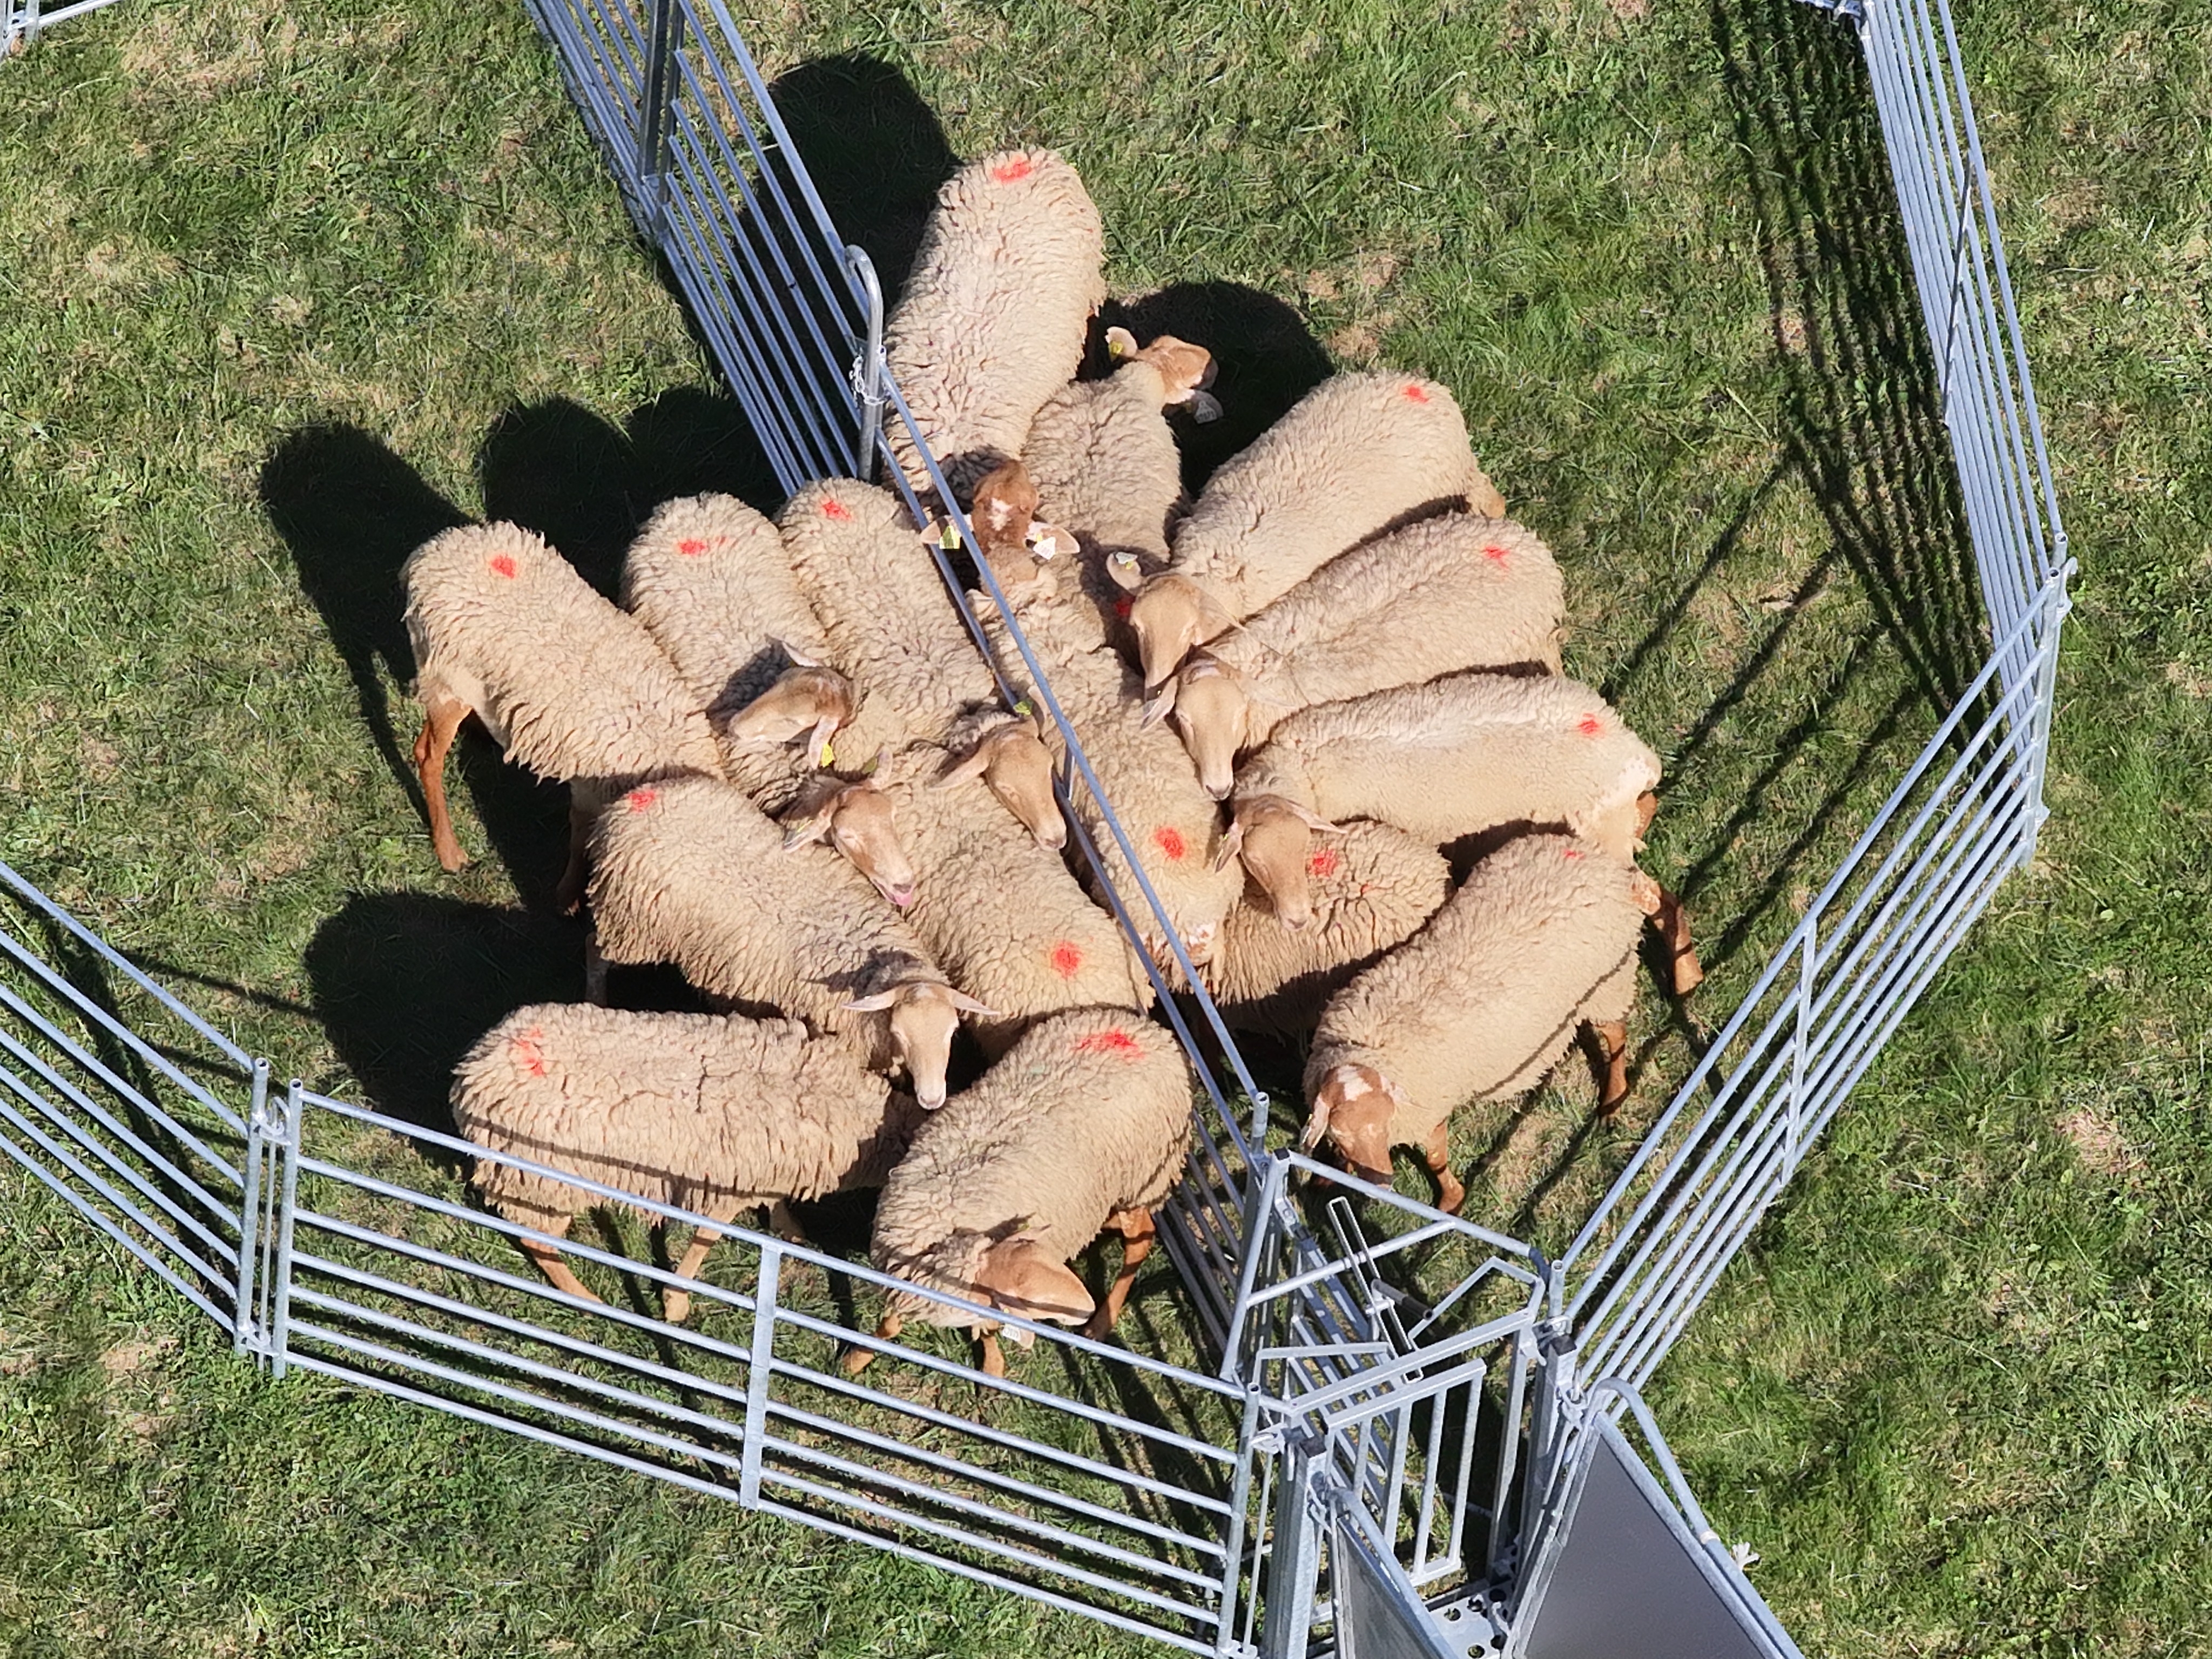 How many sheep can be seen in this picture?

15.